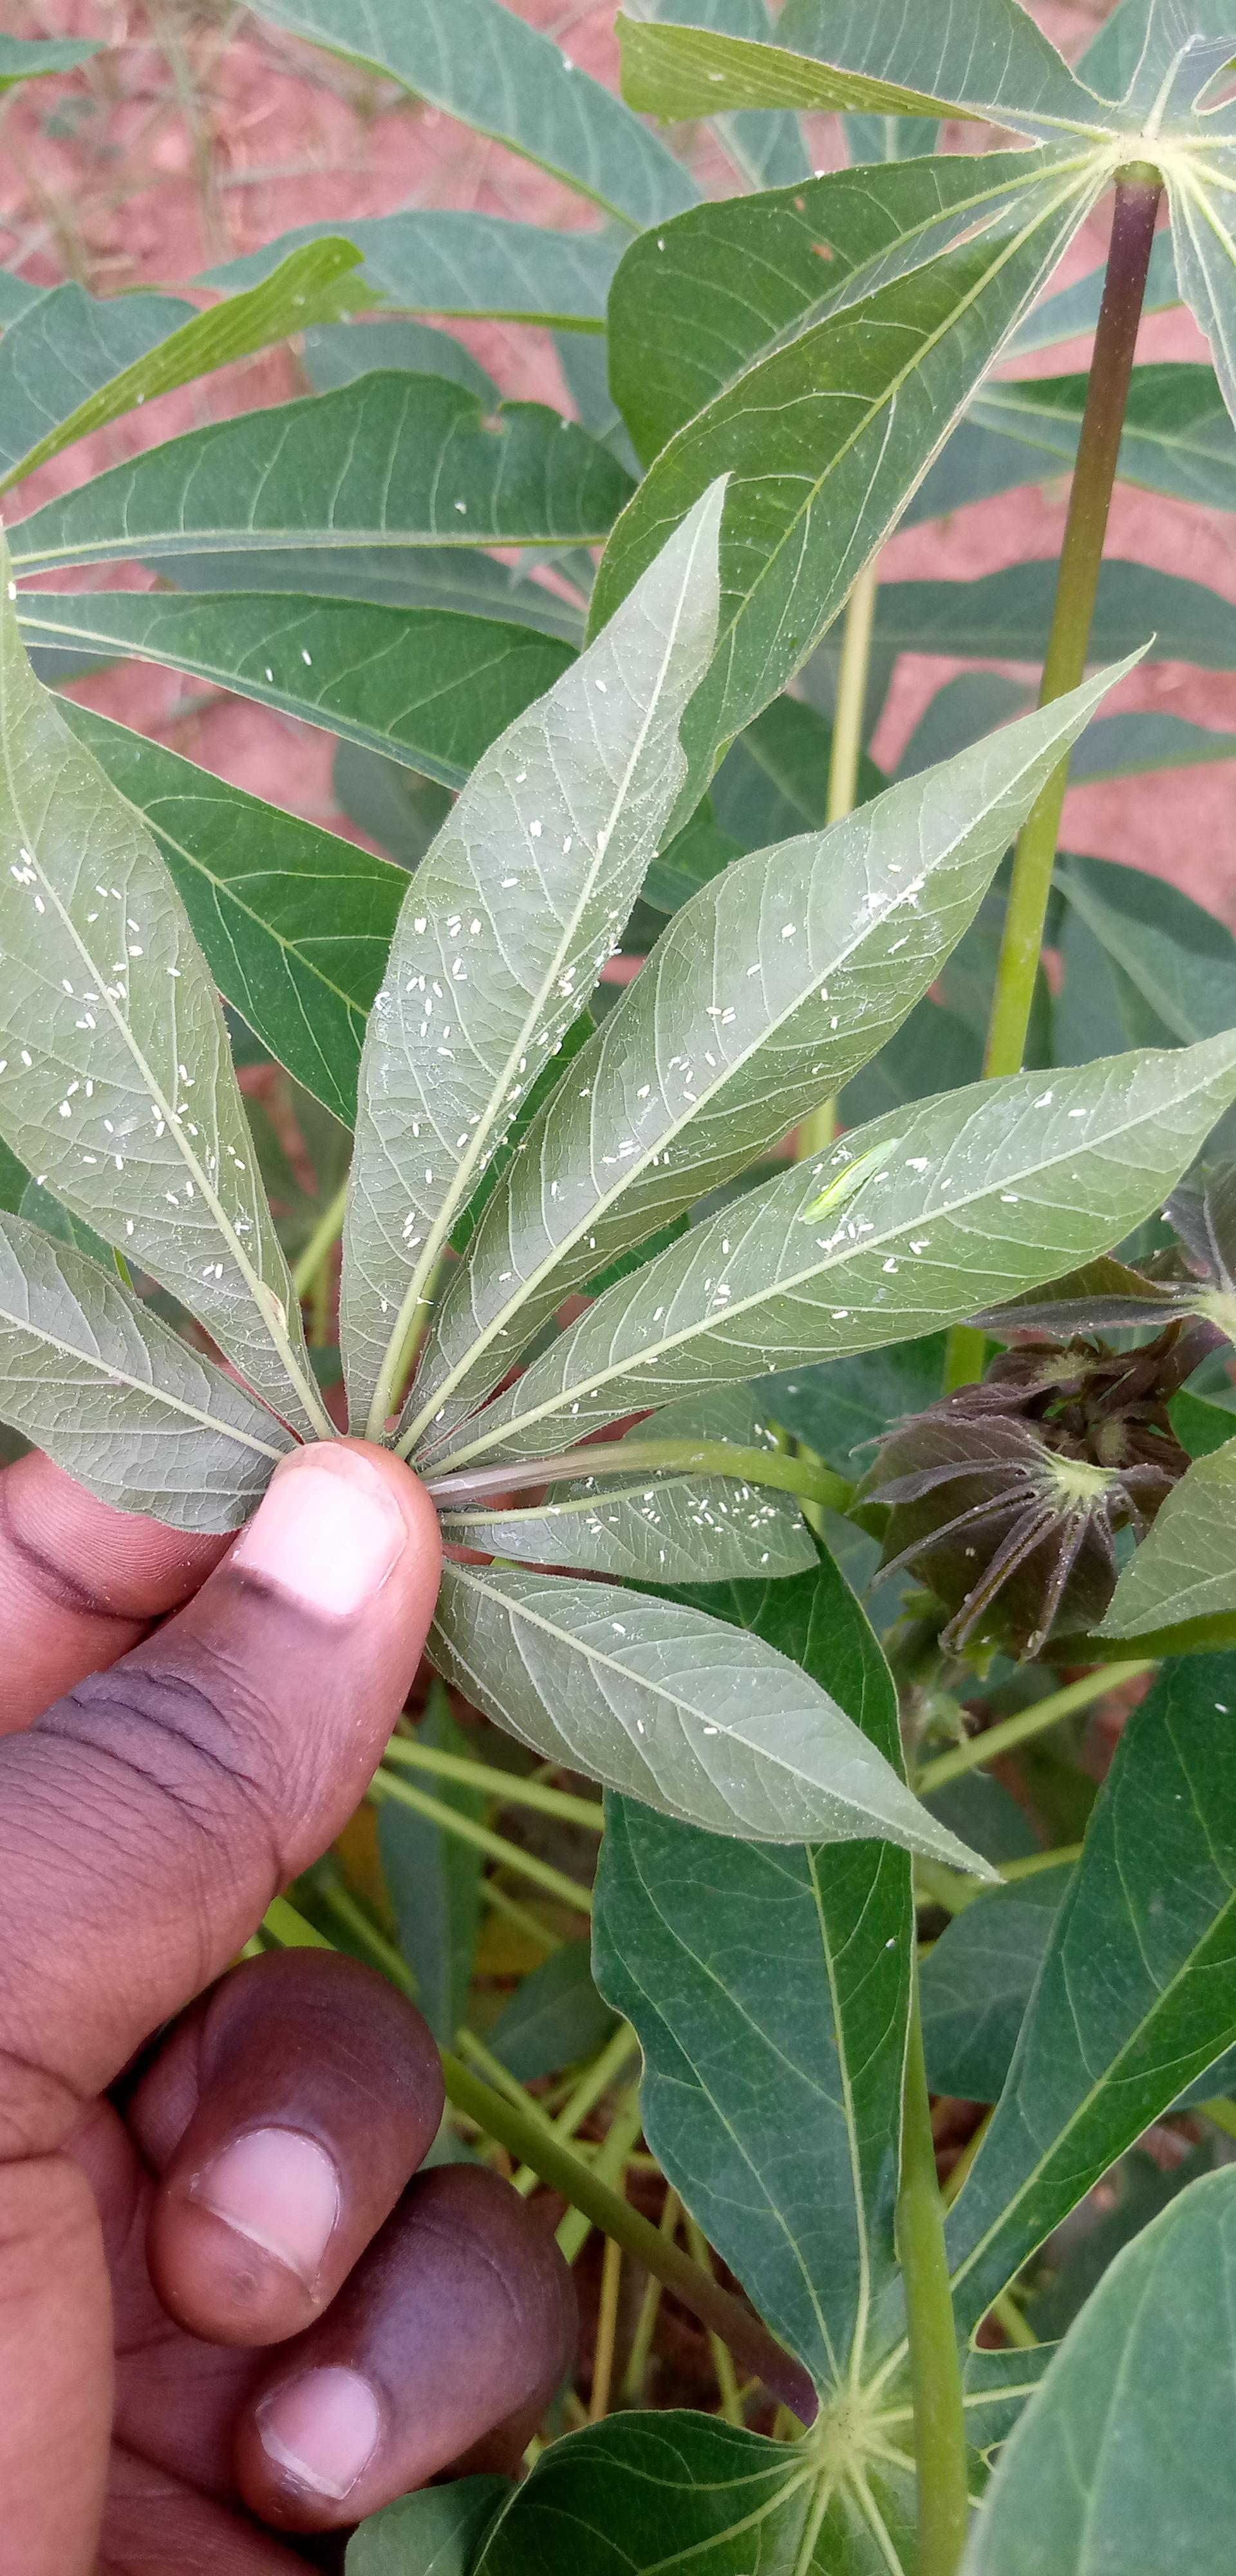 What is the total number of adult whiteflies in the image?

191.